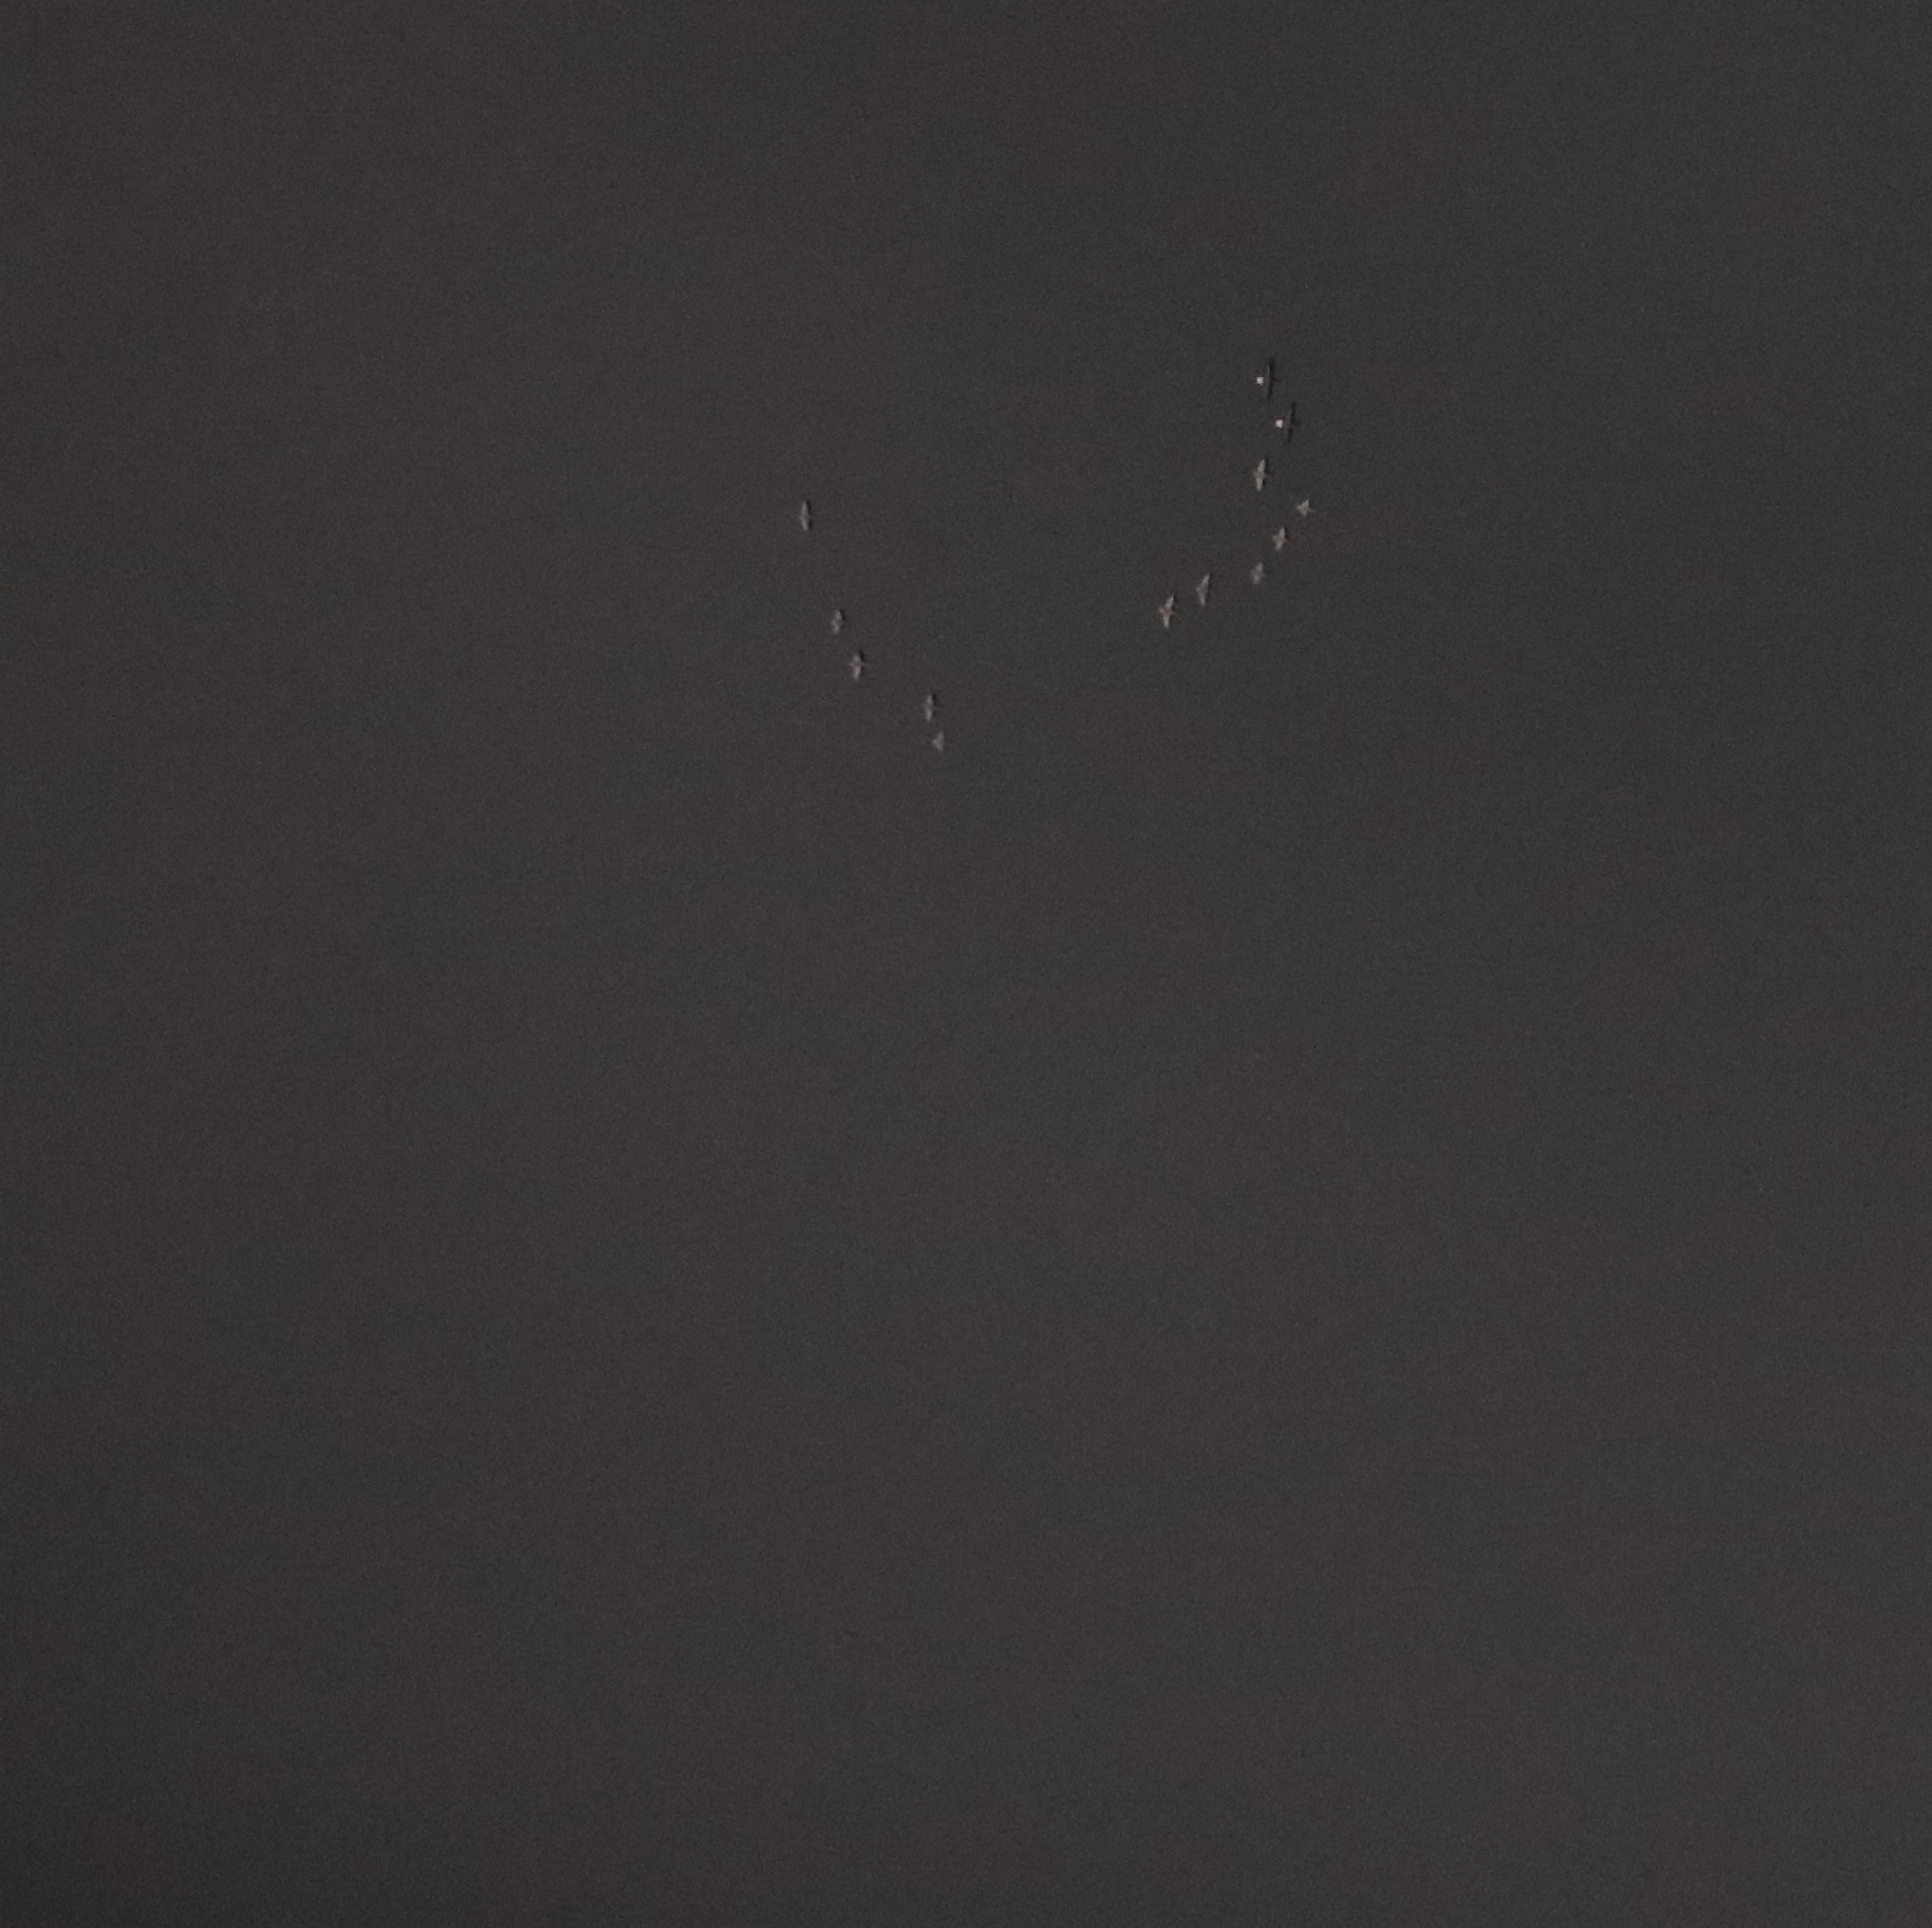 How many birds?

13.